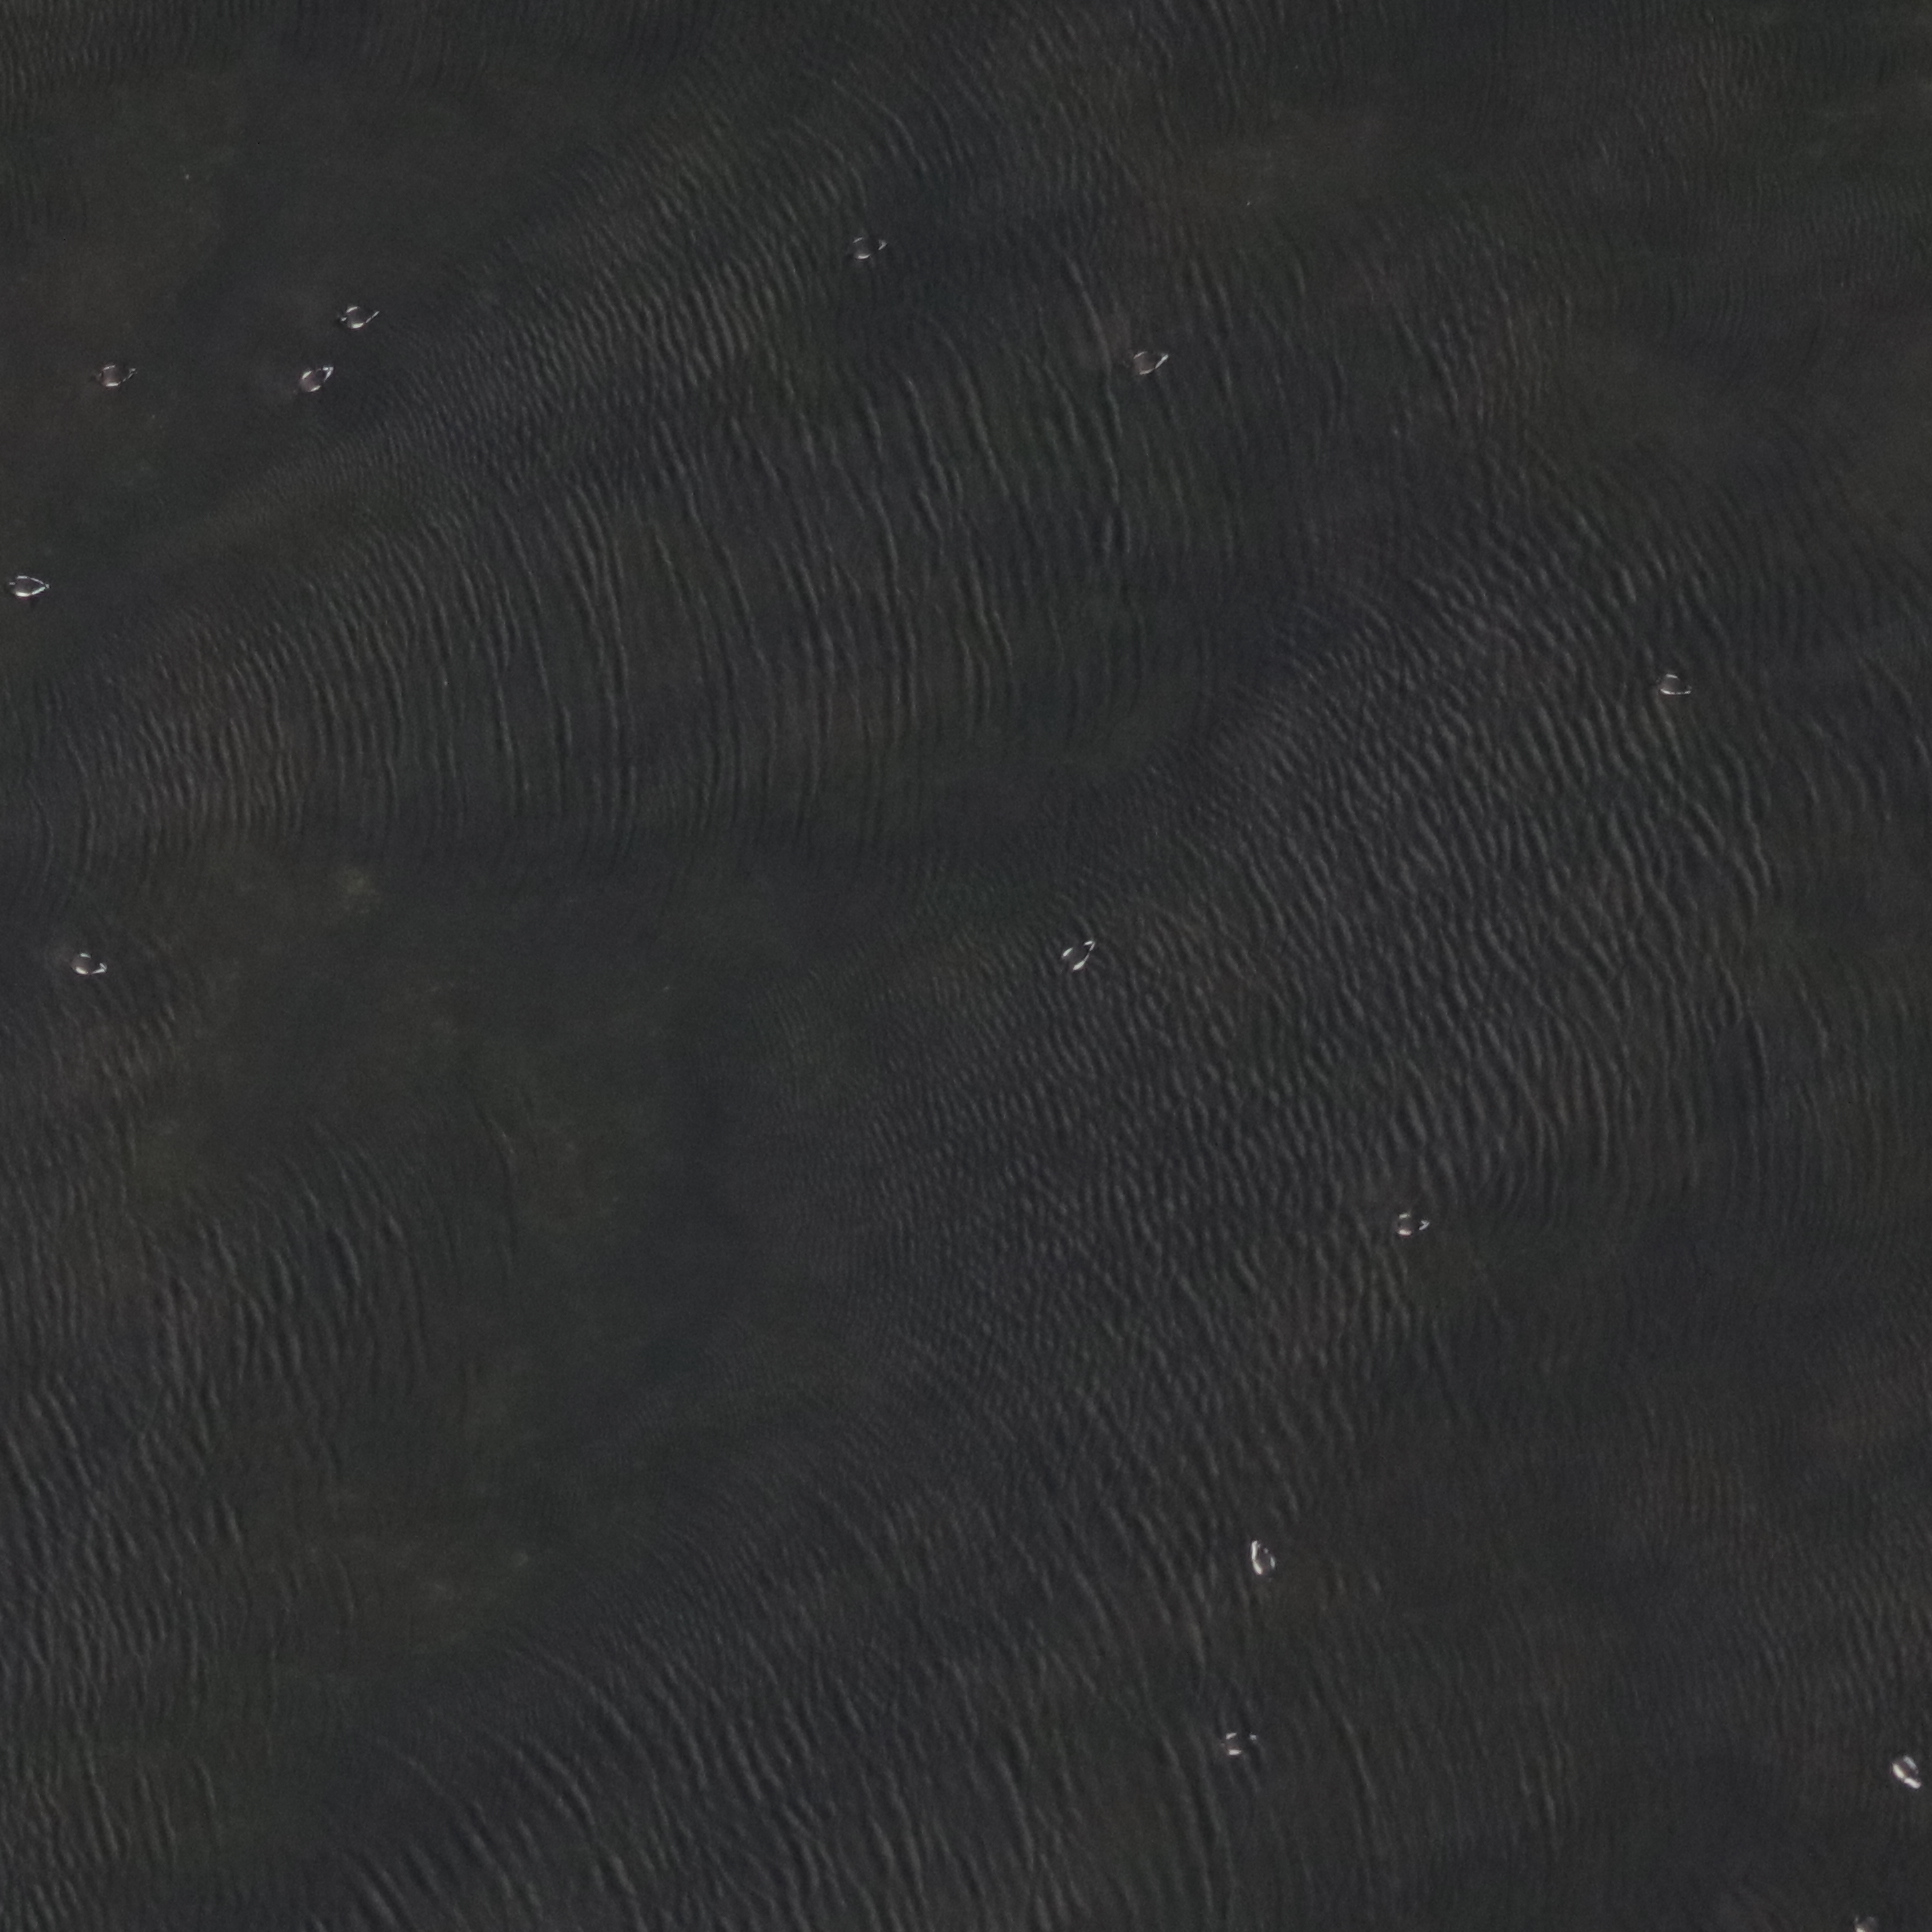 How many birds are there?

14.